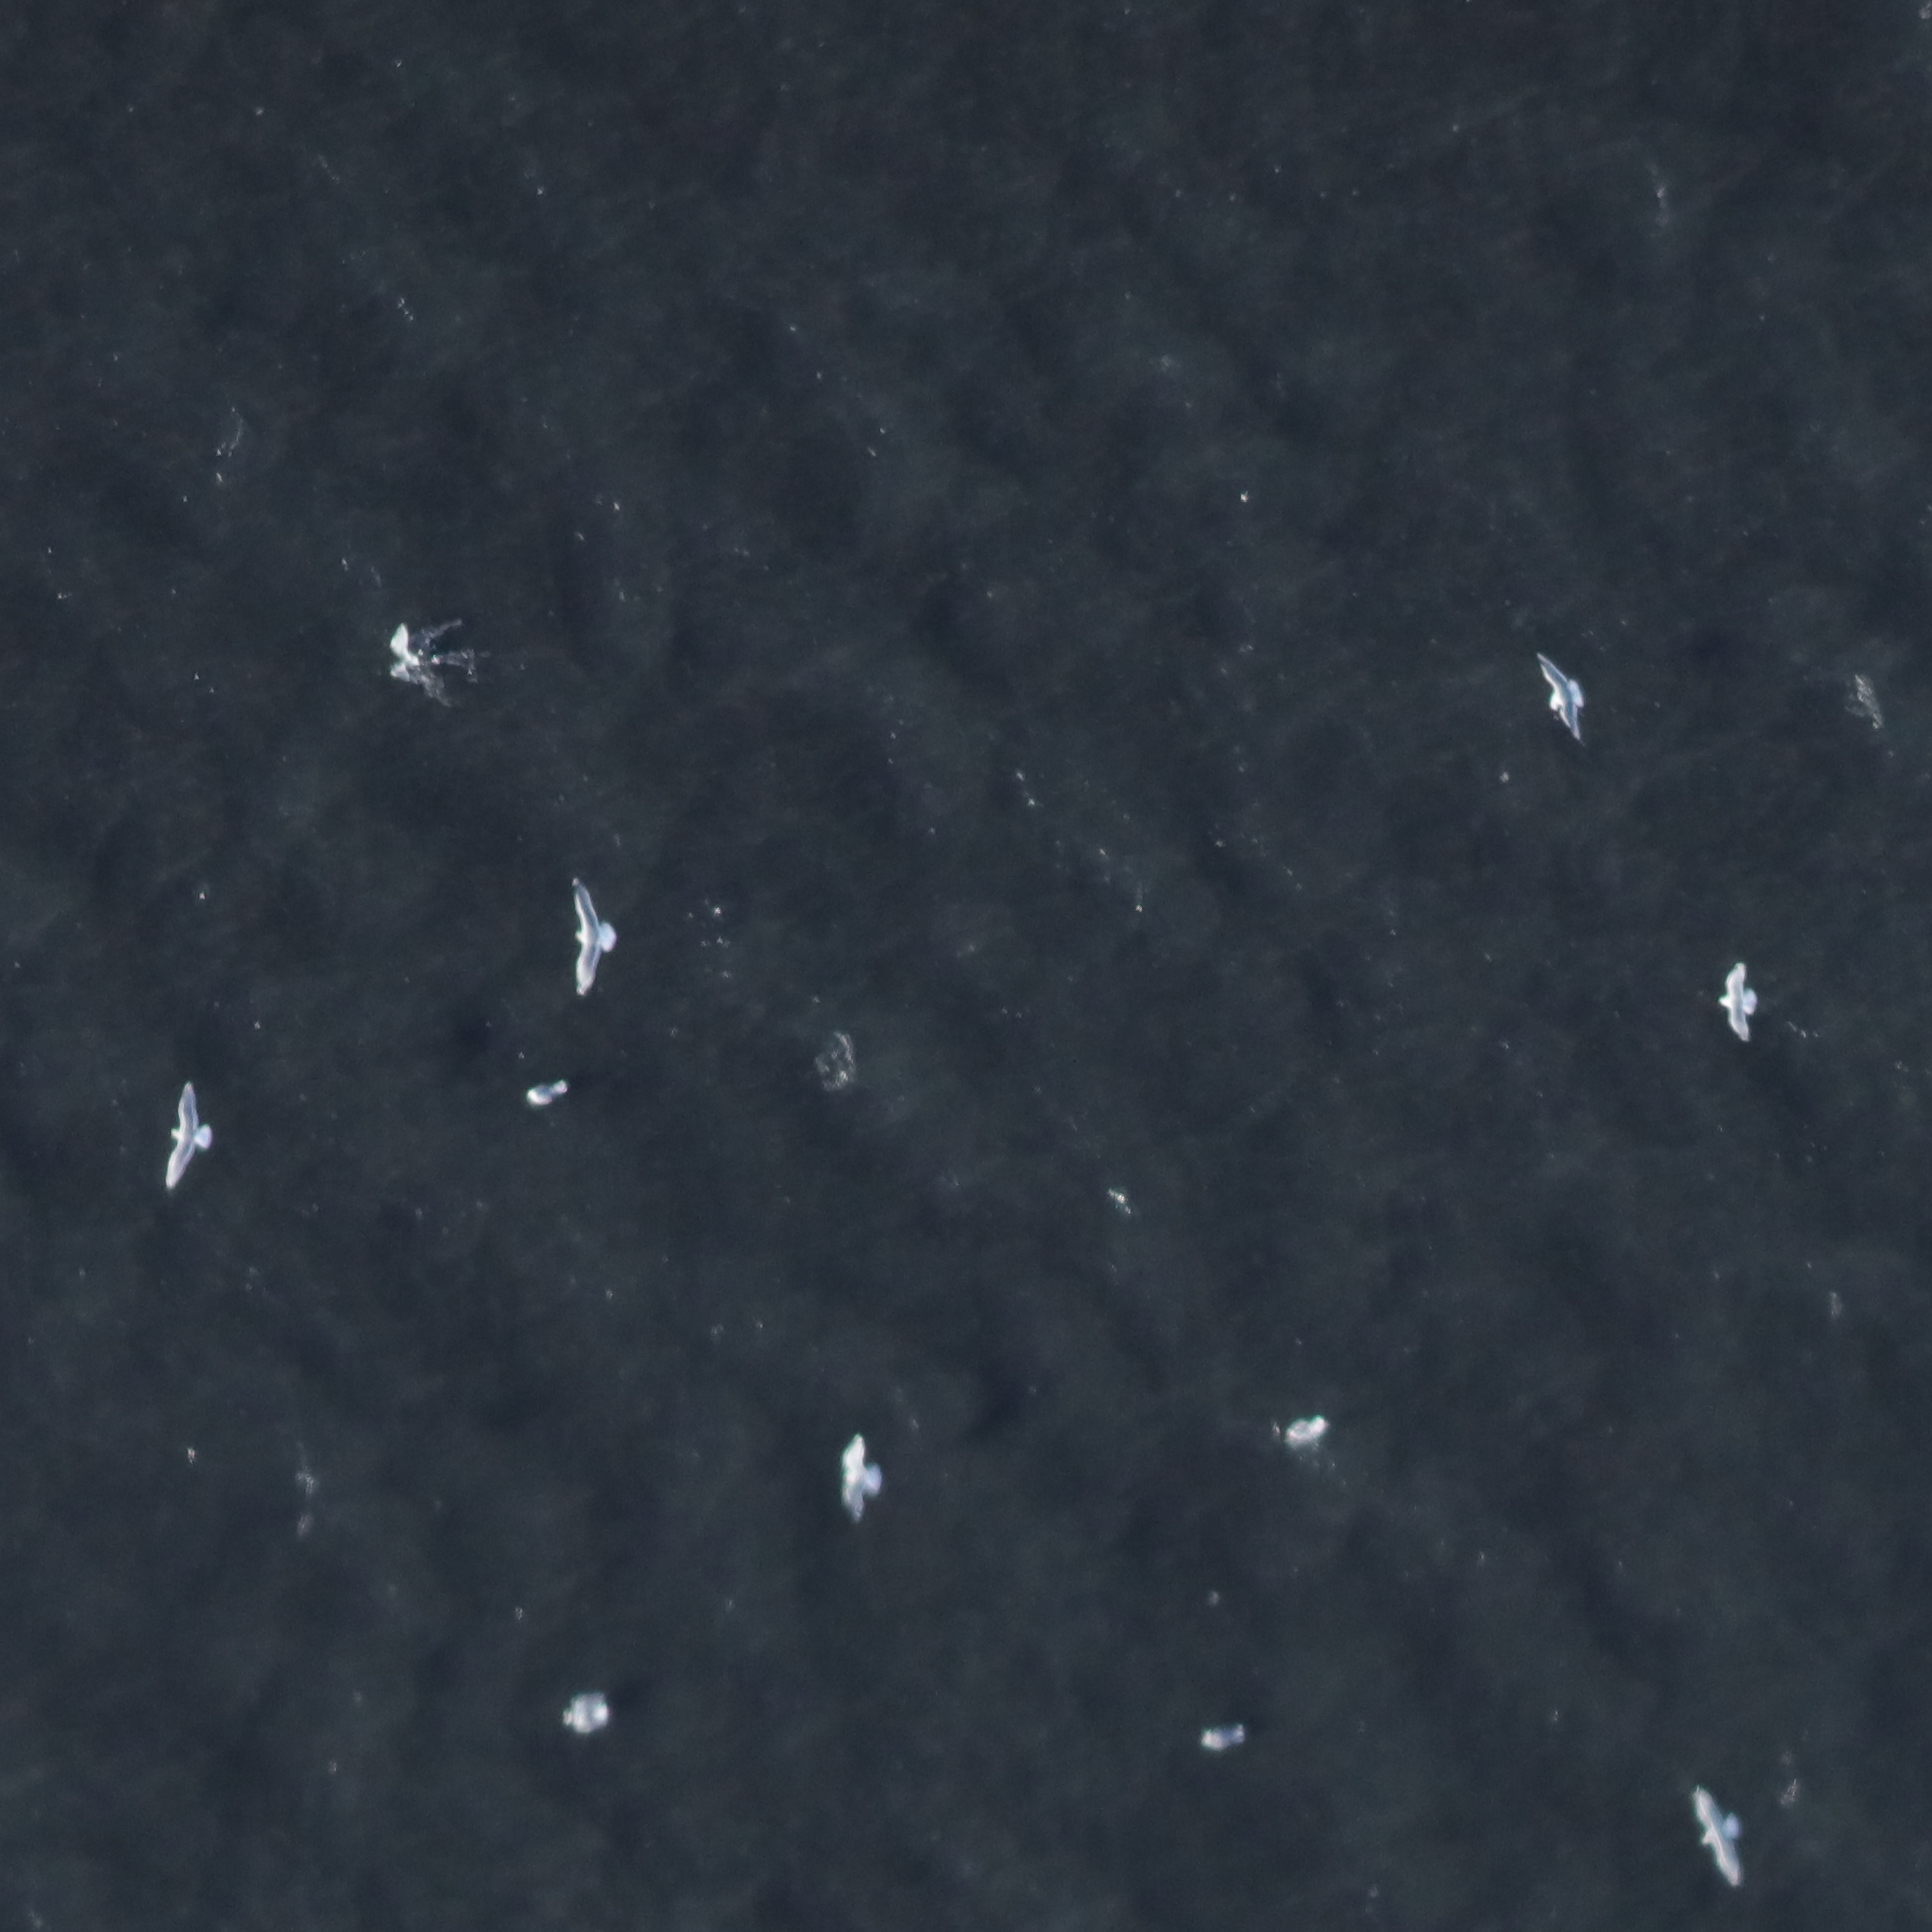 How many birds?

11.